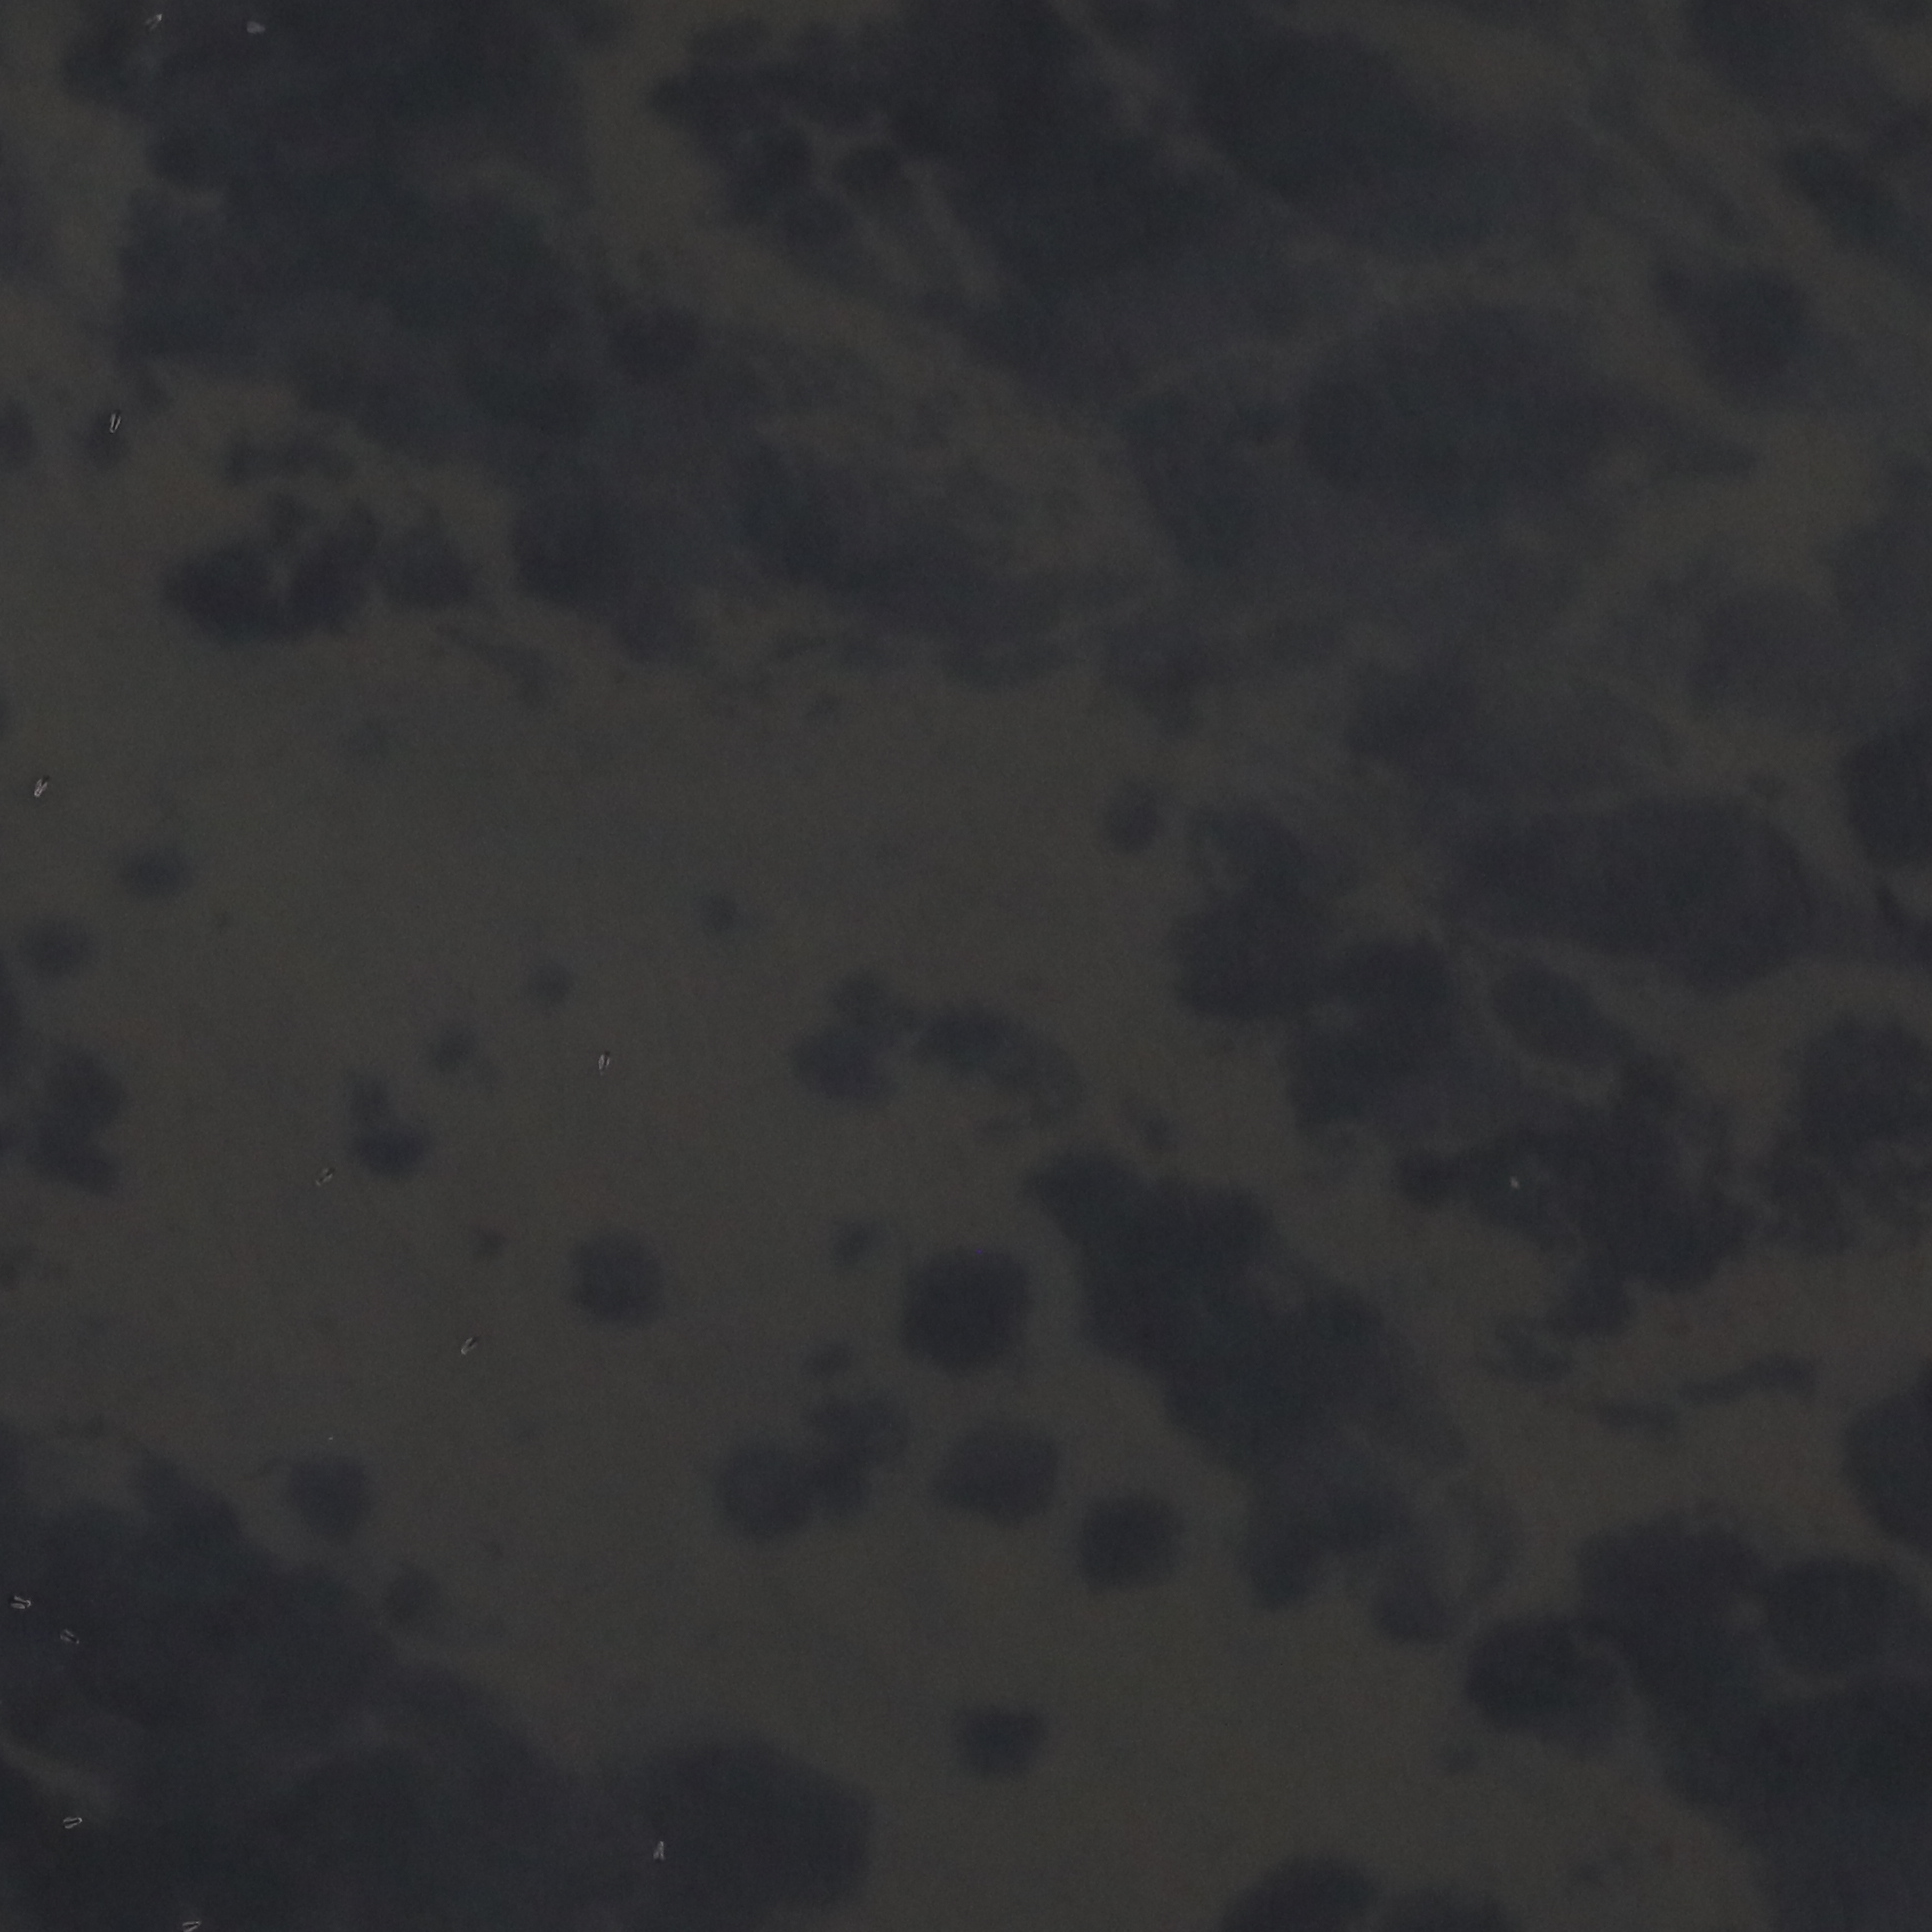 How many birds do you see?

12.